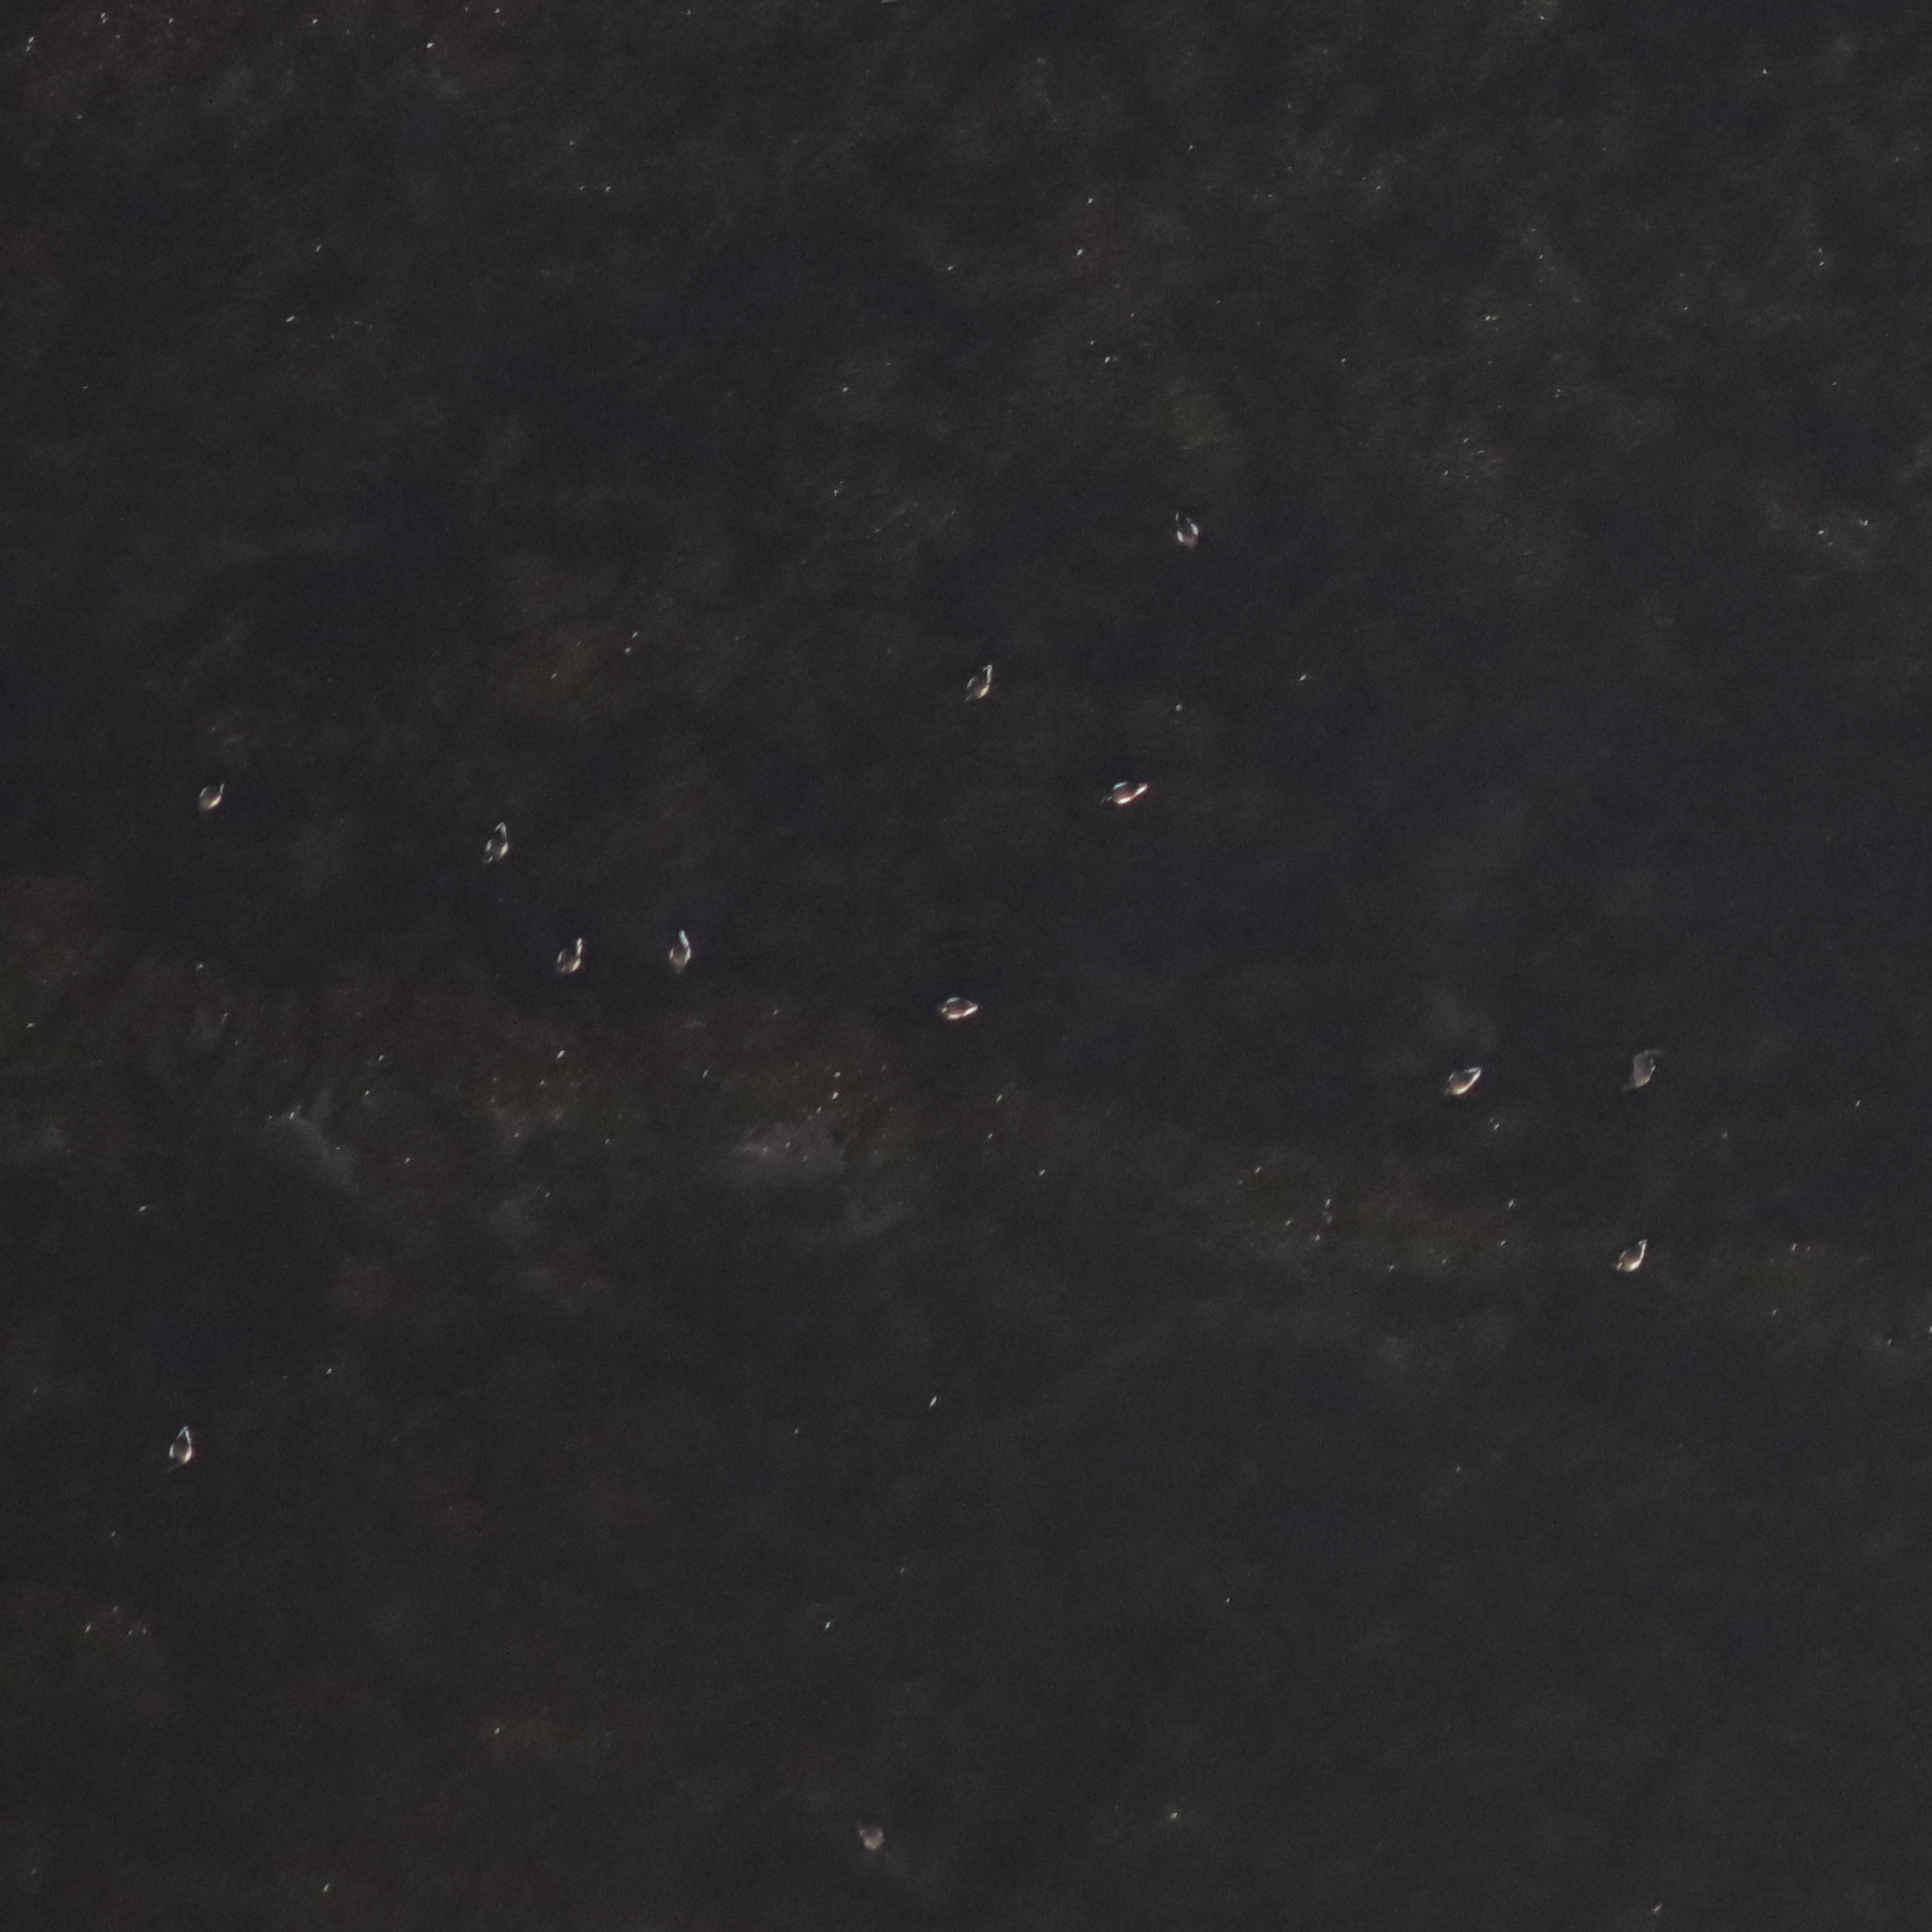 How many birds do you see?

13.